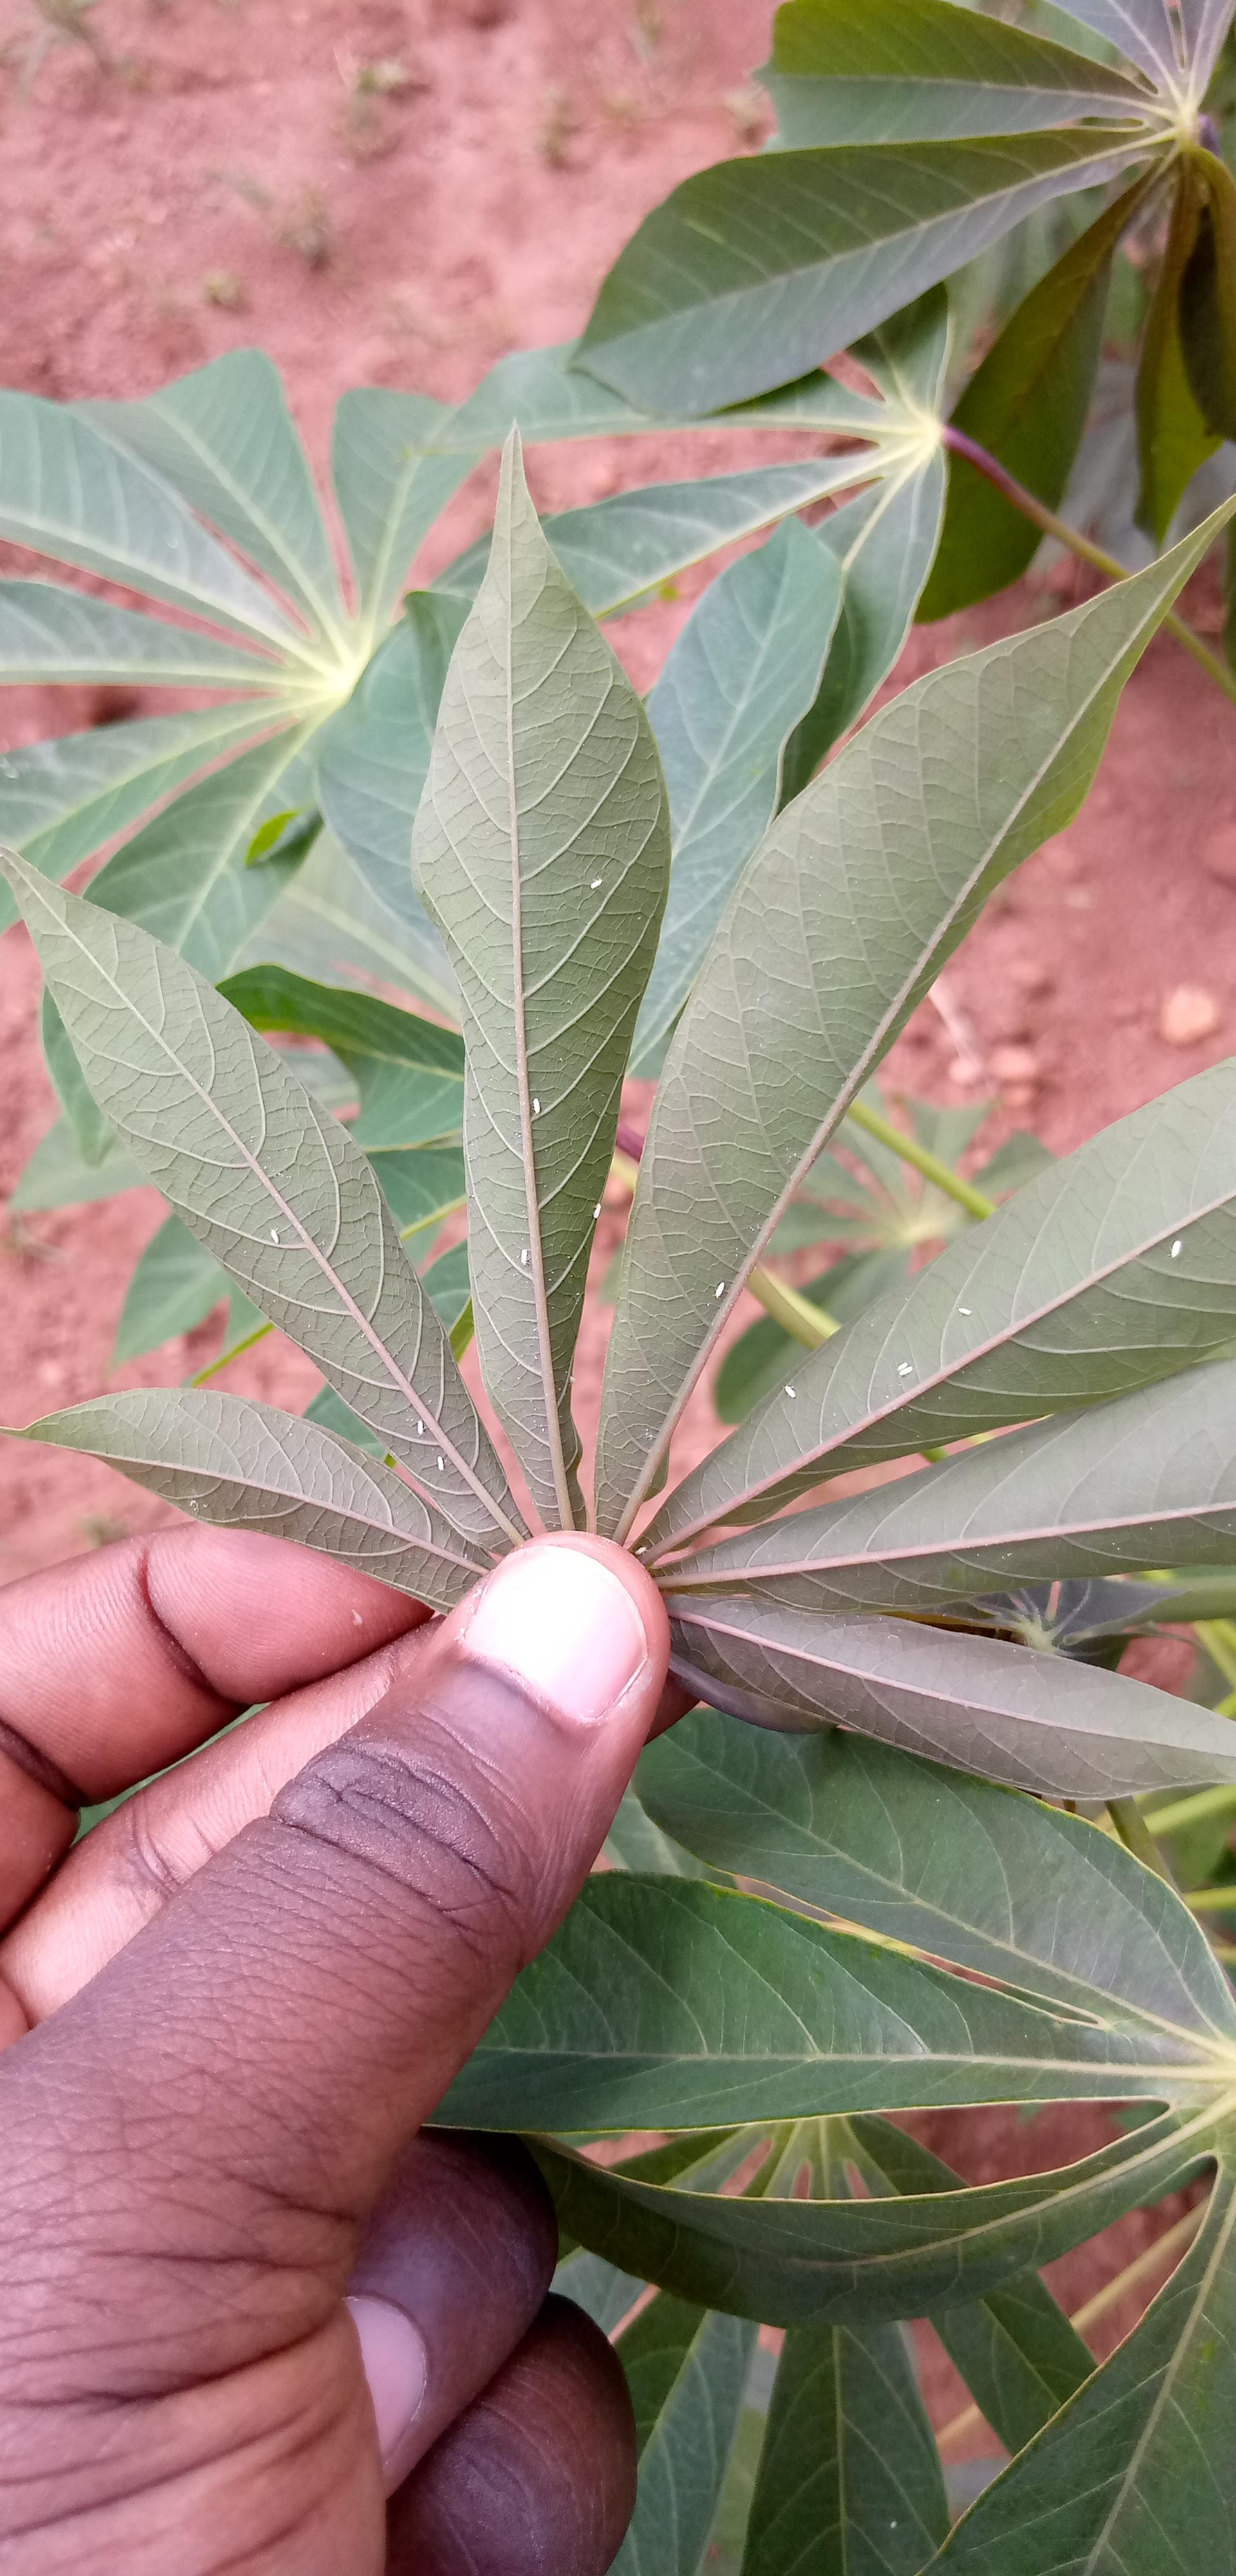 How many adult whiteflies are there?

15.